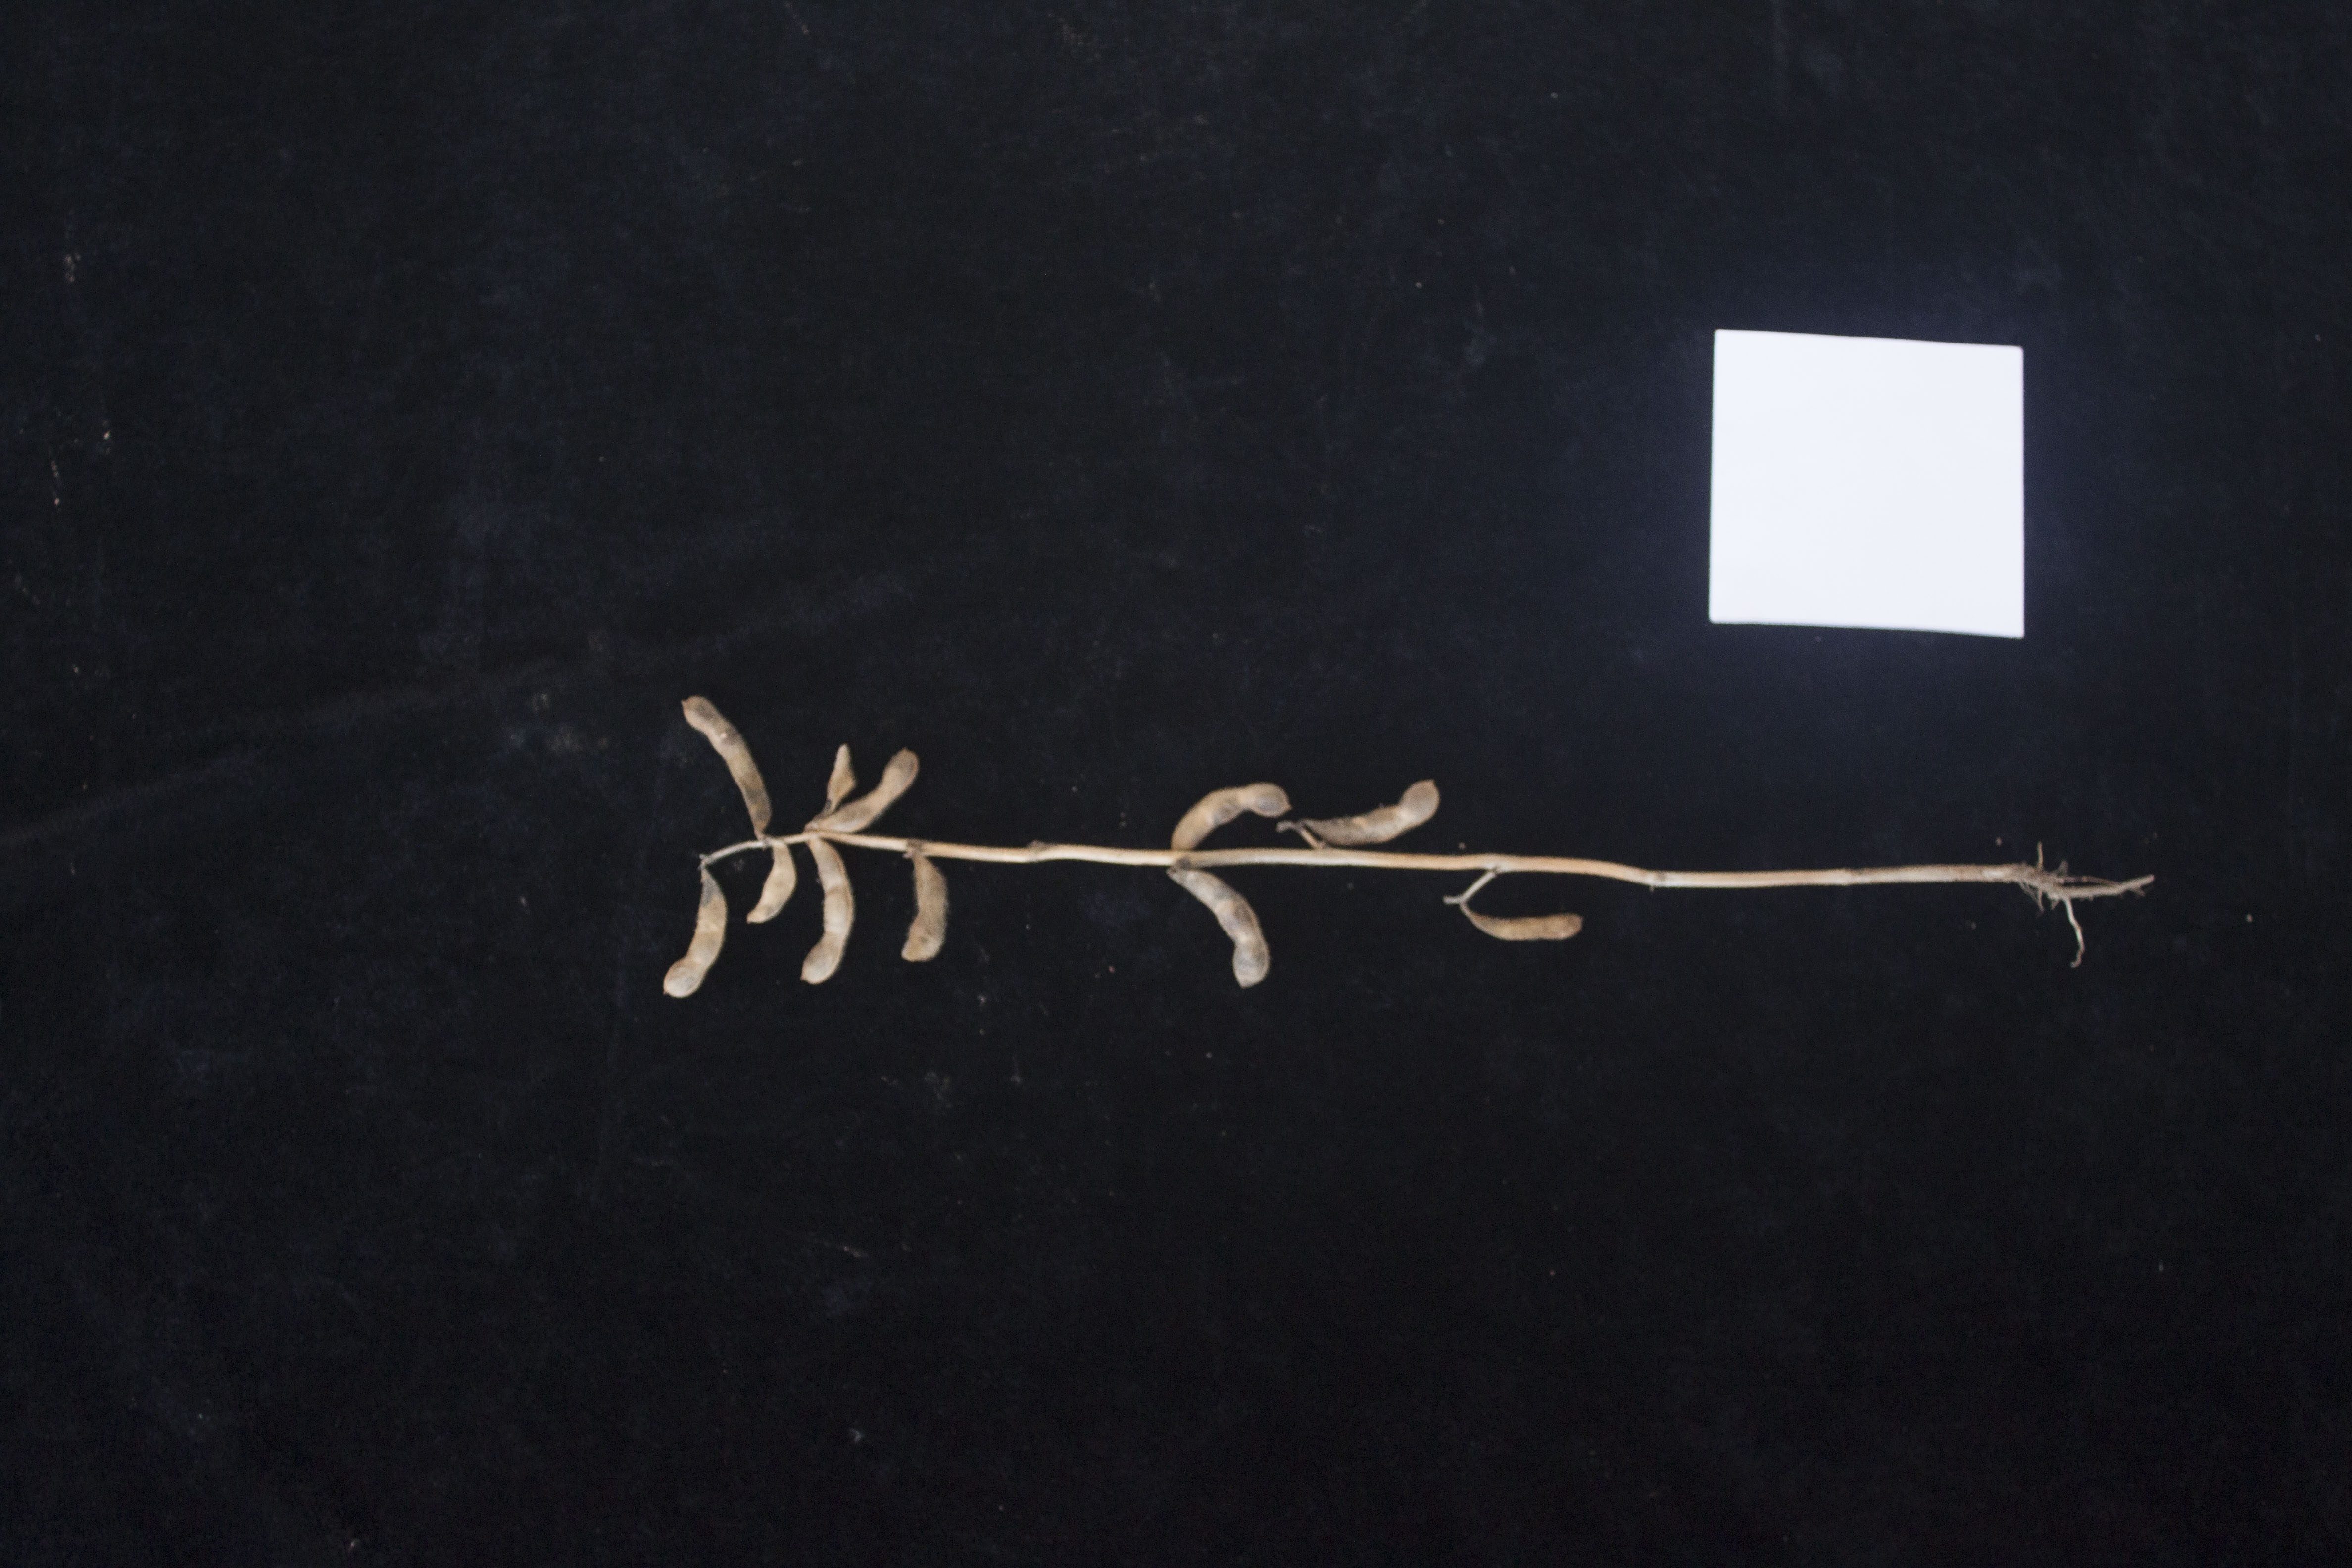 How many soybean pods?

10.